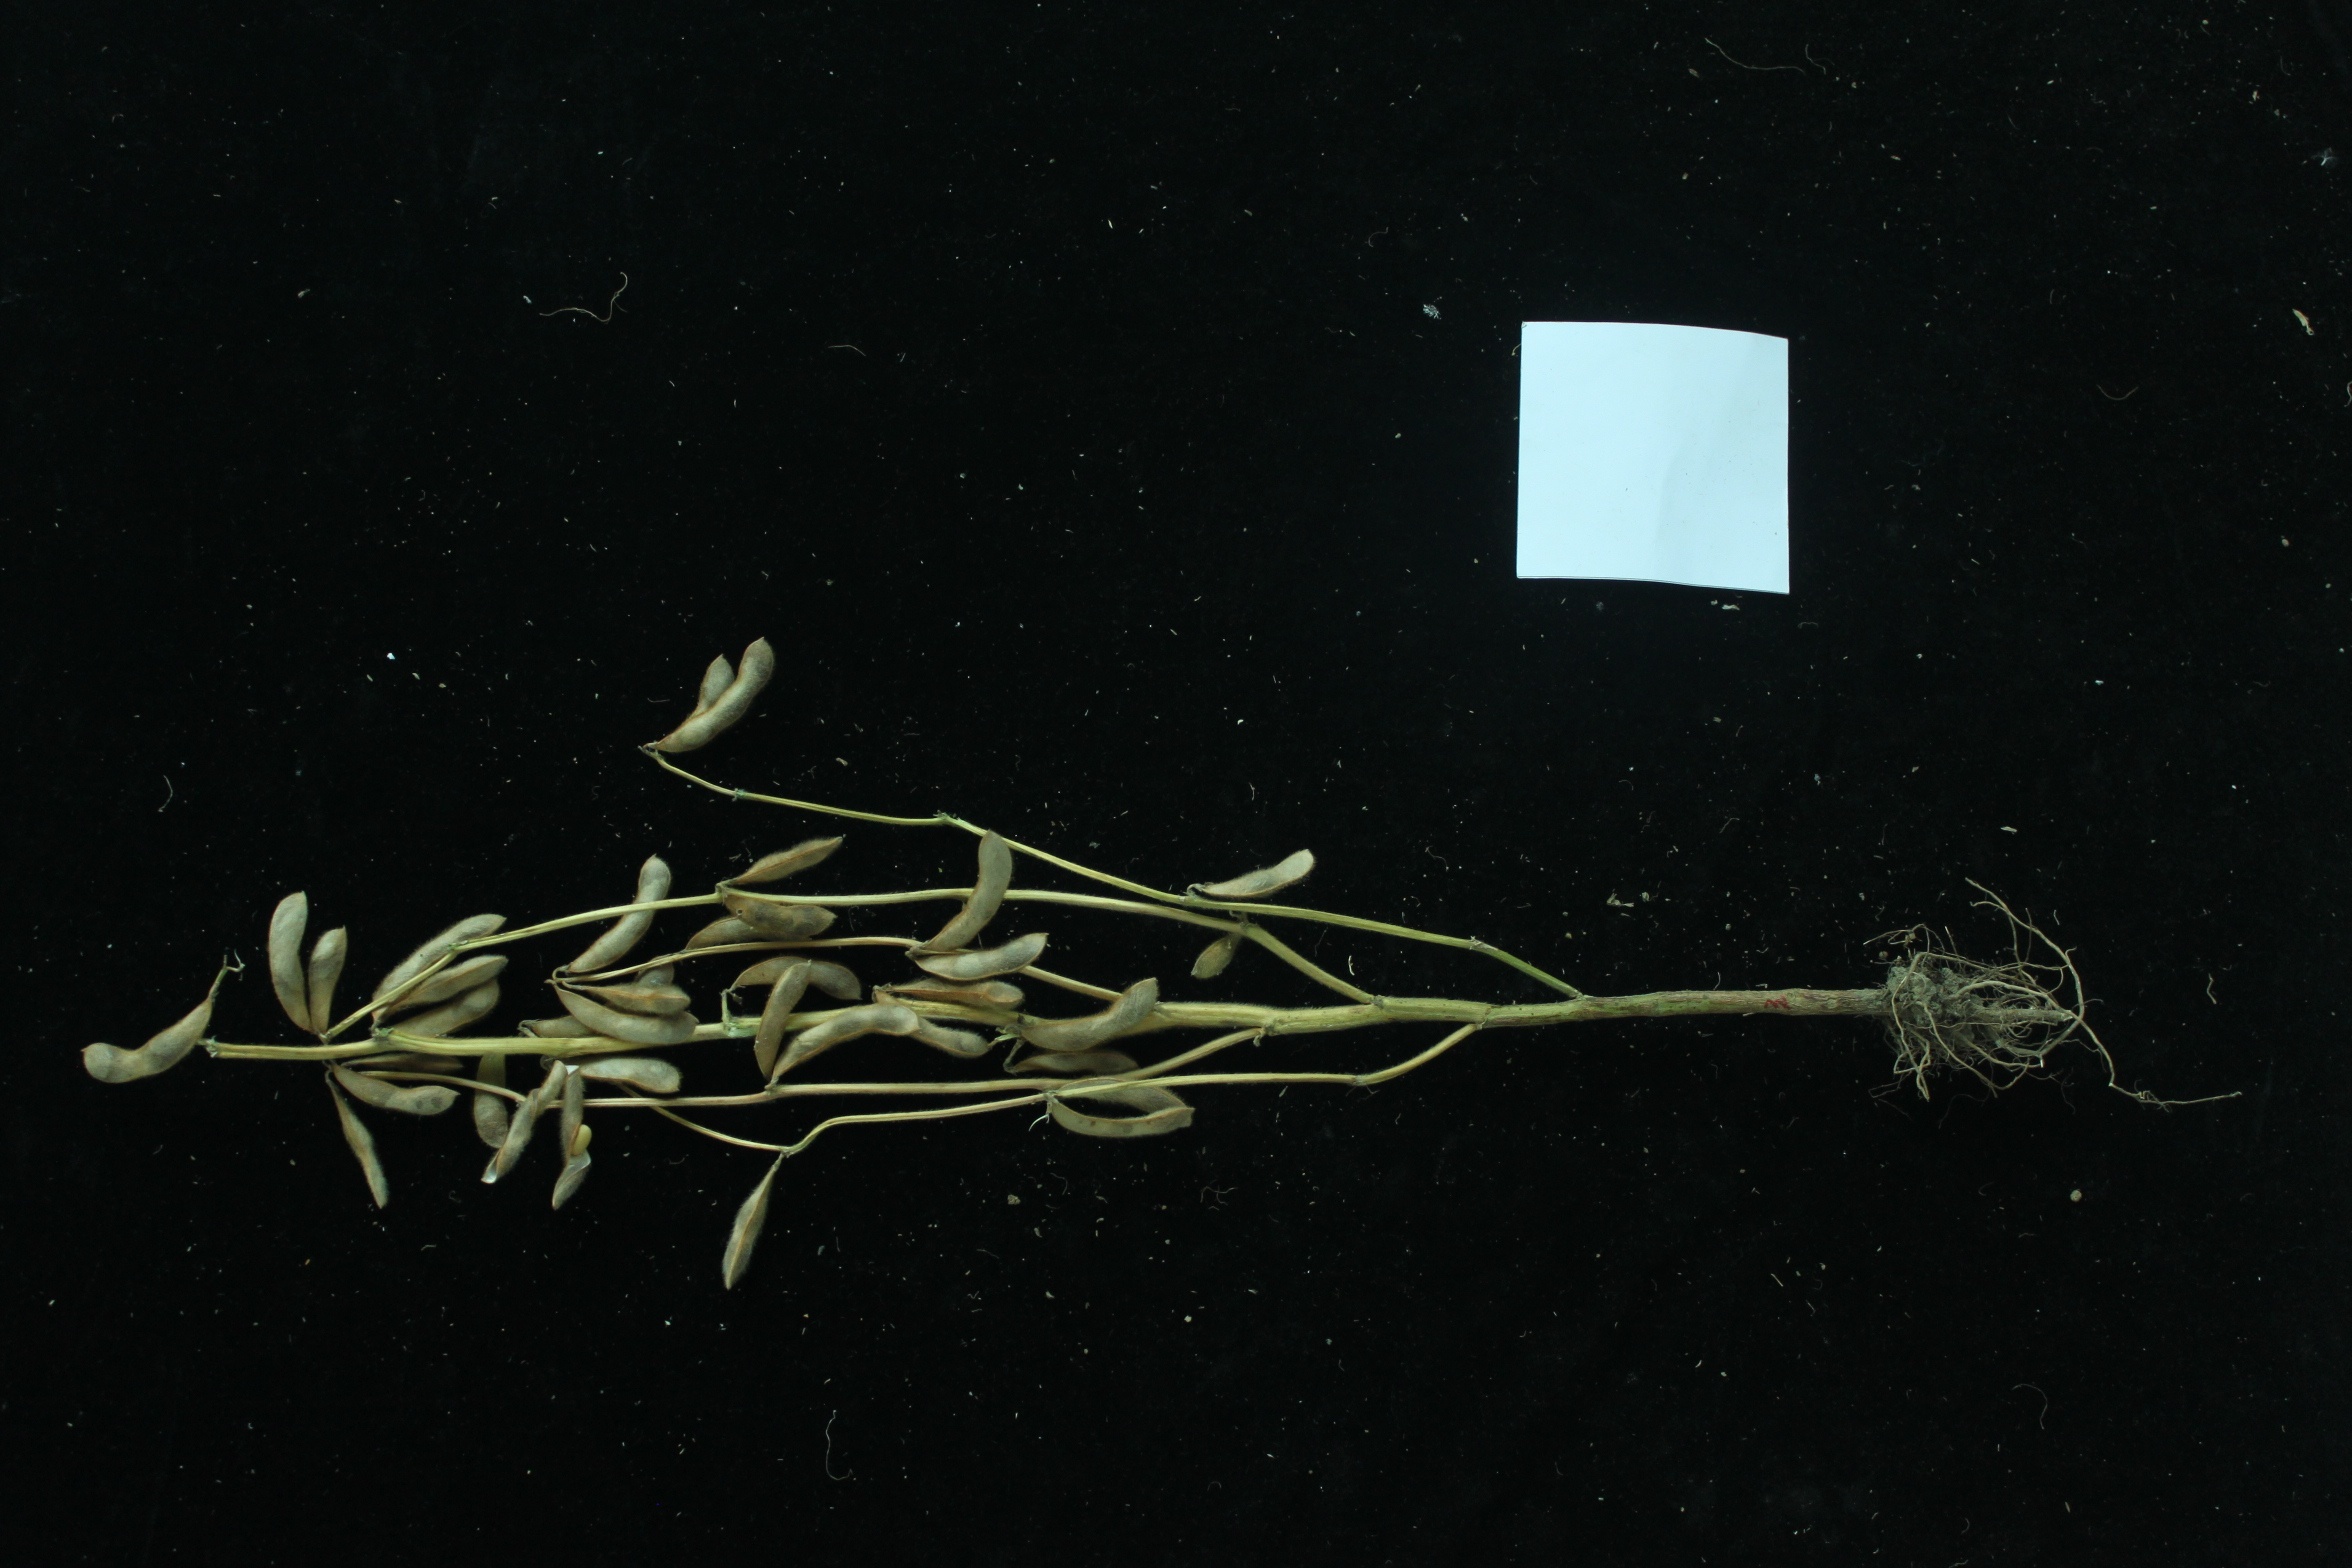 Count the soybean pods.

36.